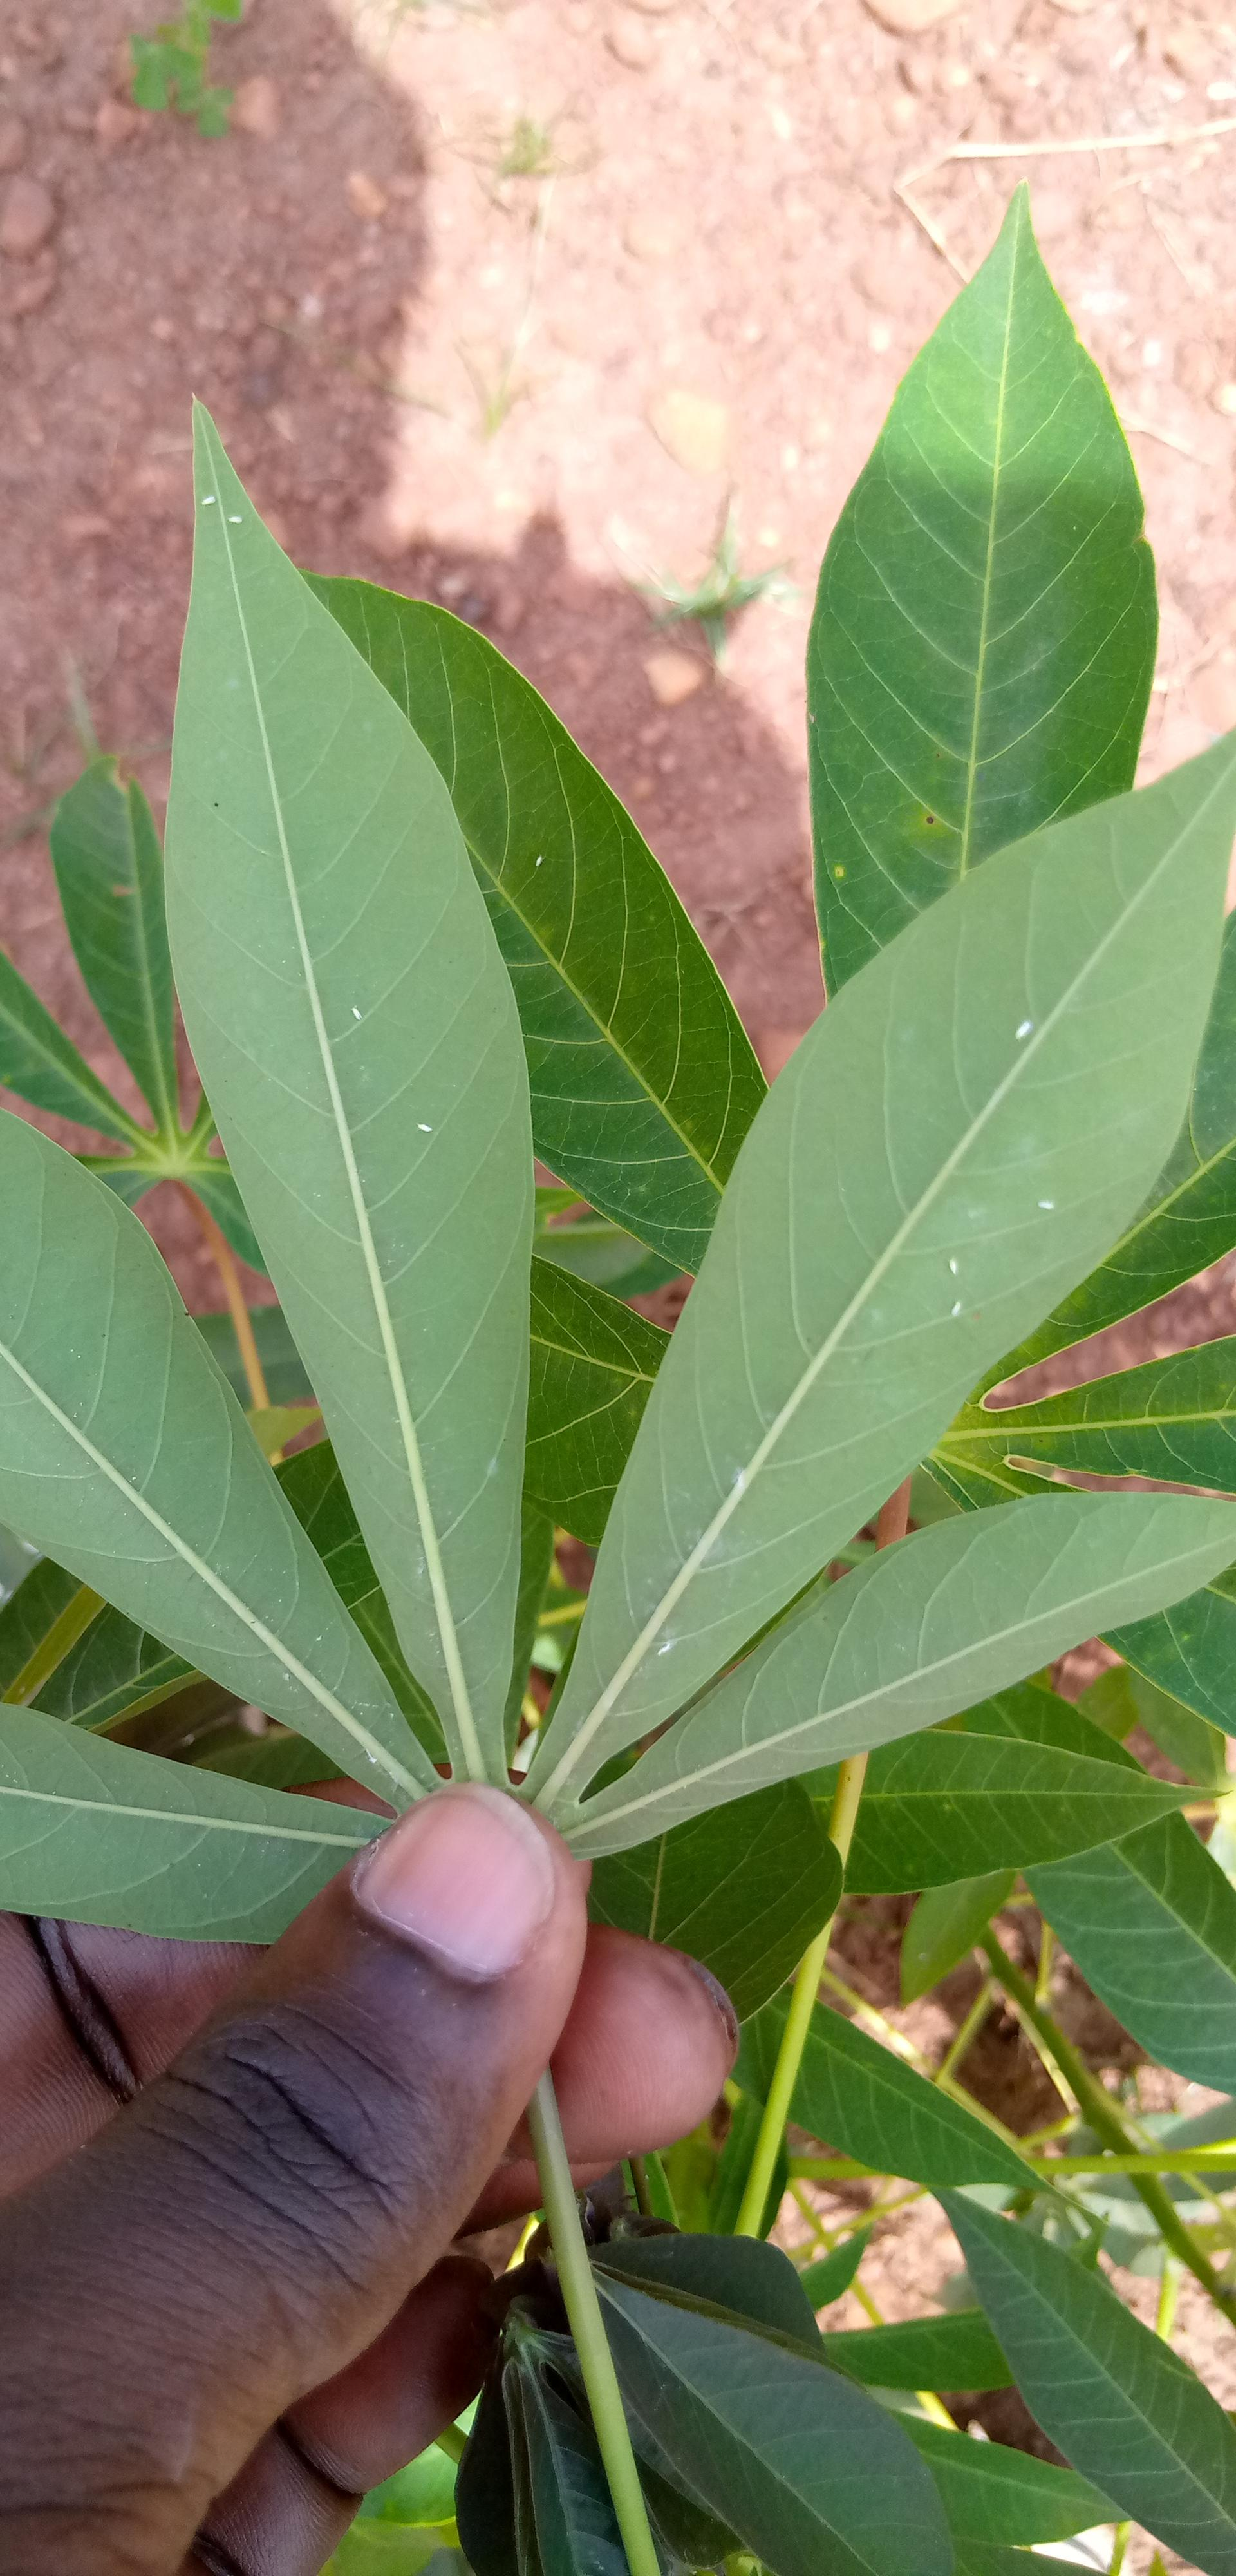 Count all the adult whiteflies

9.